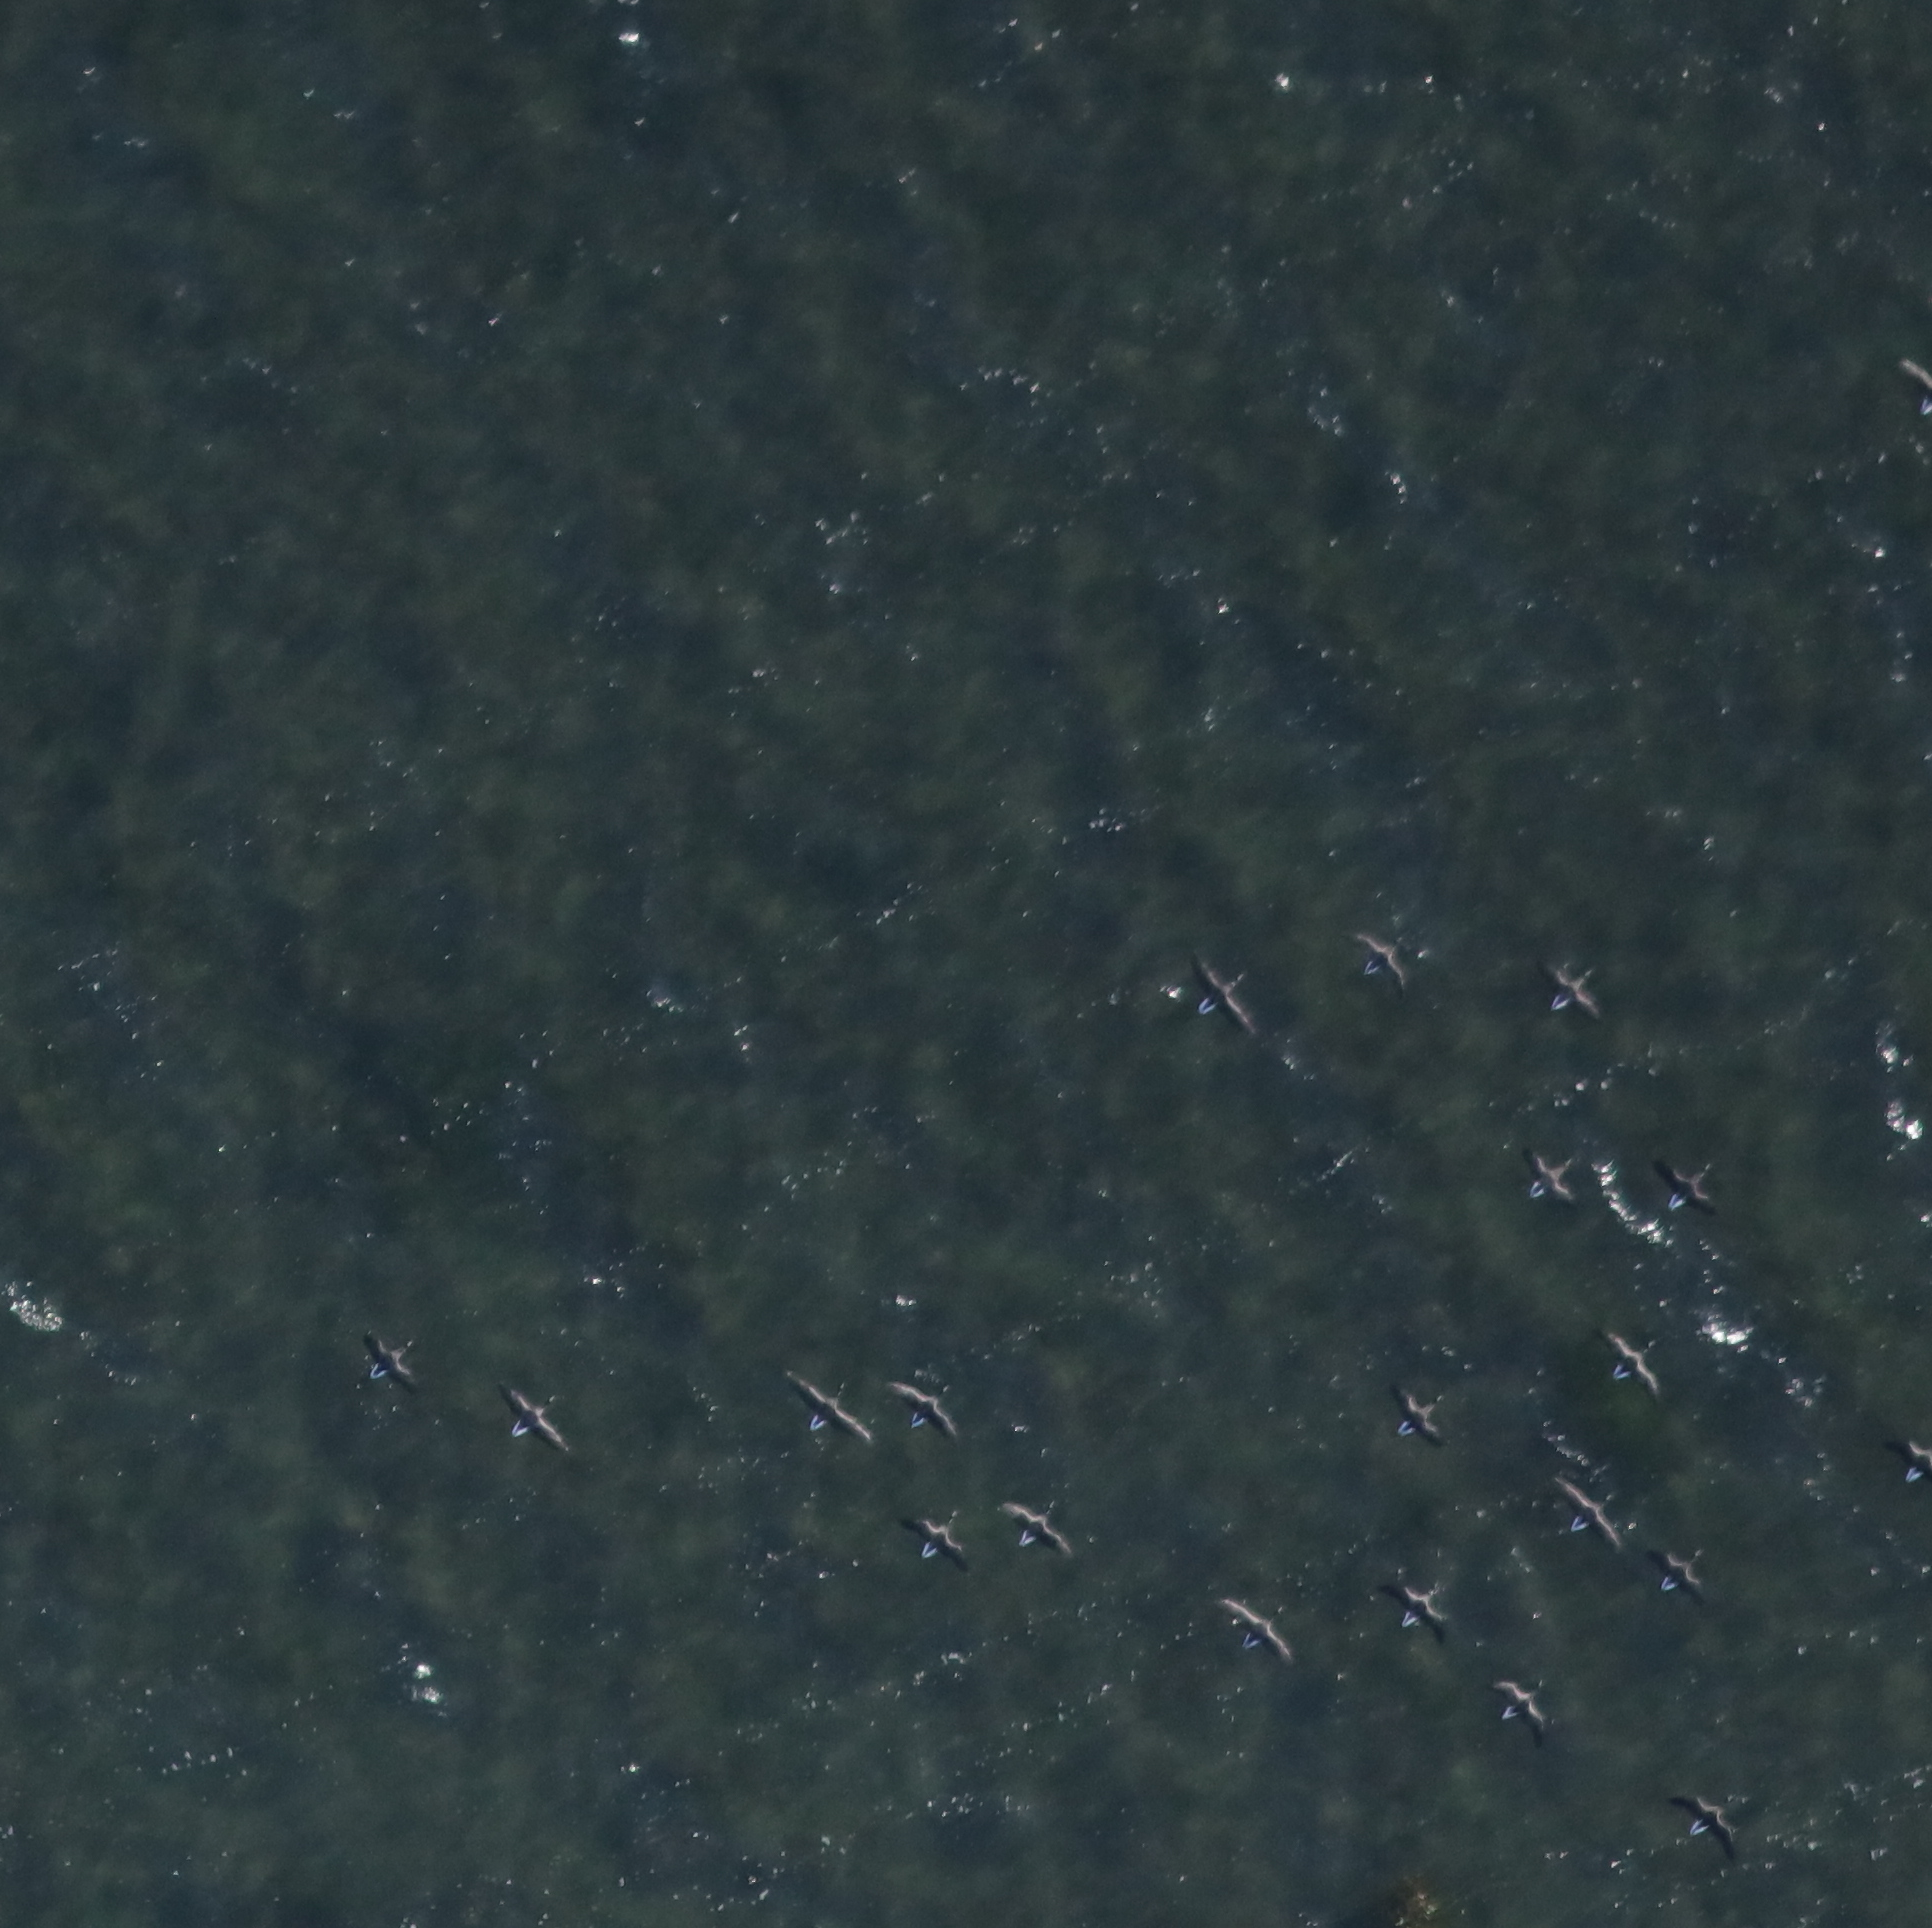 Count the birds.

20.